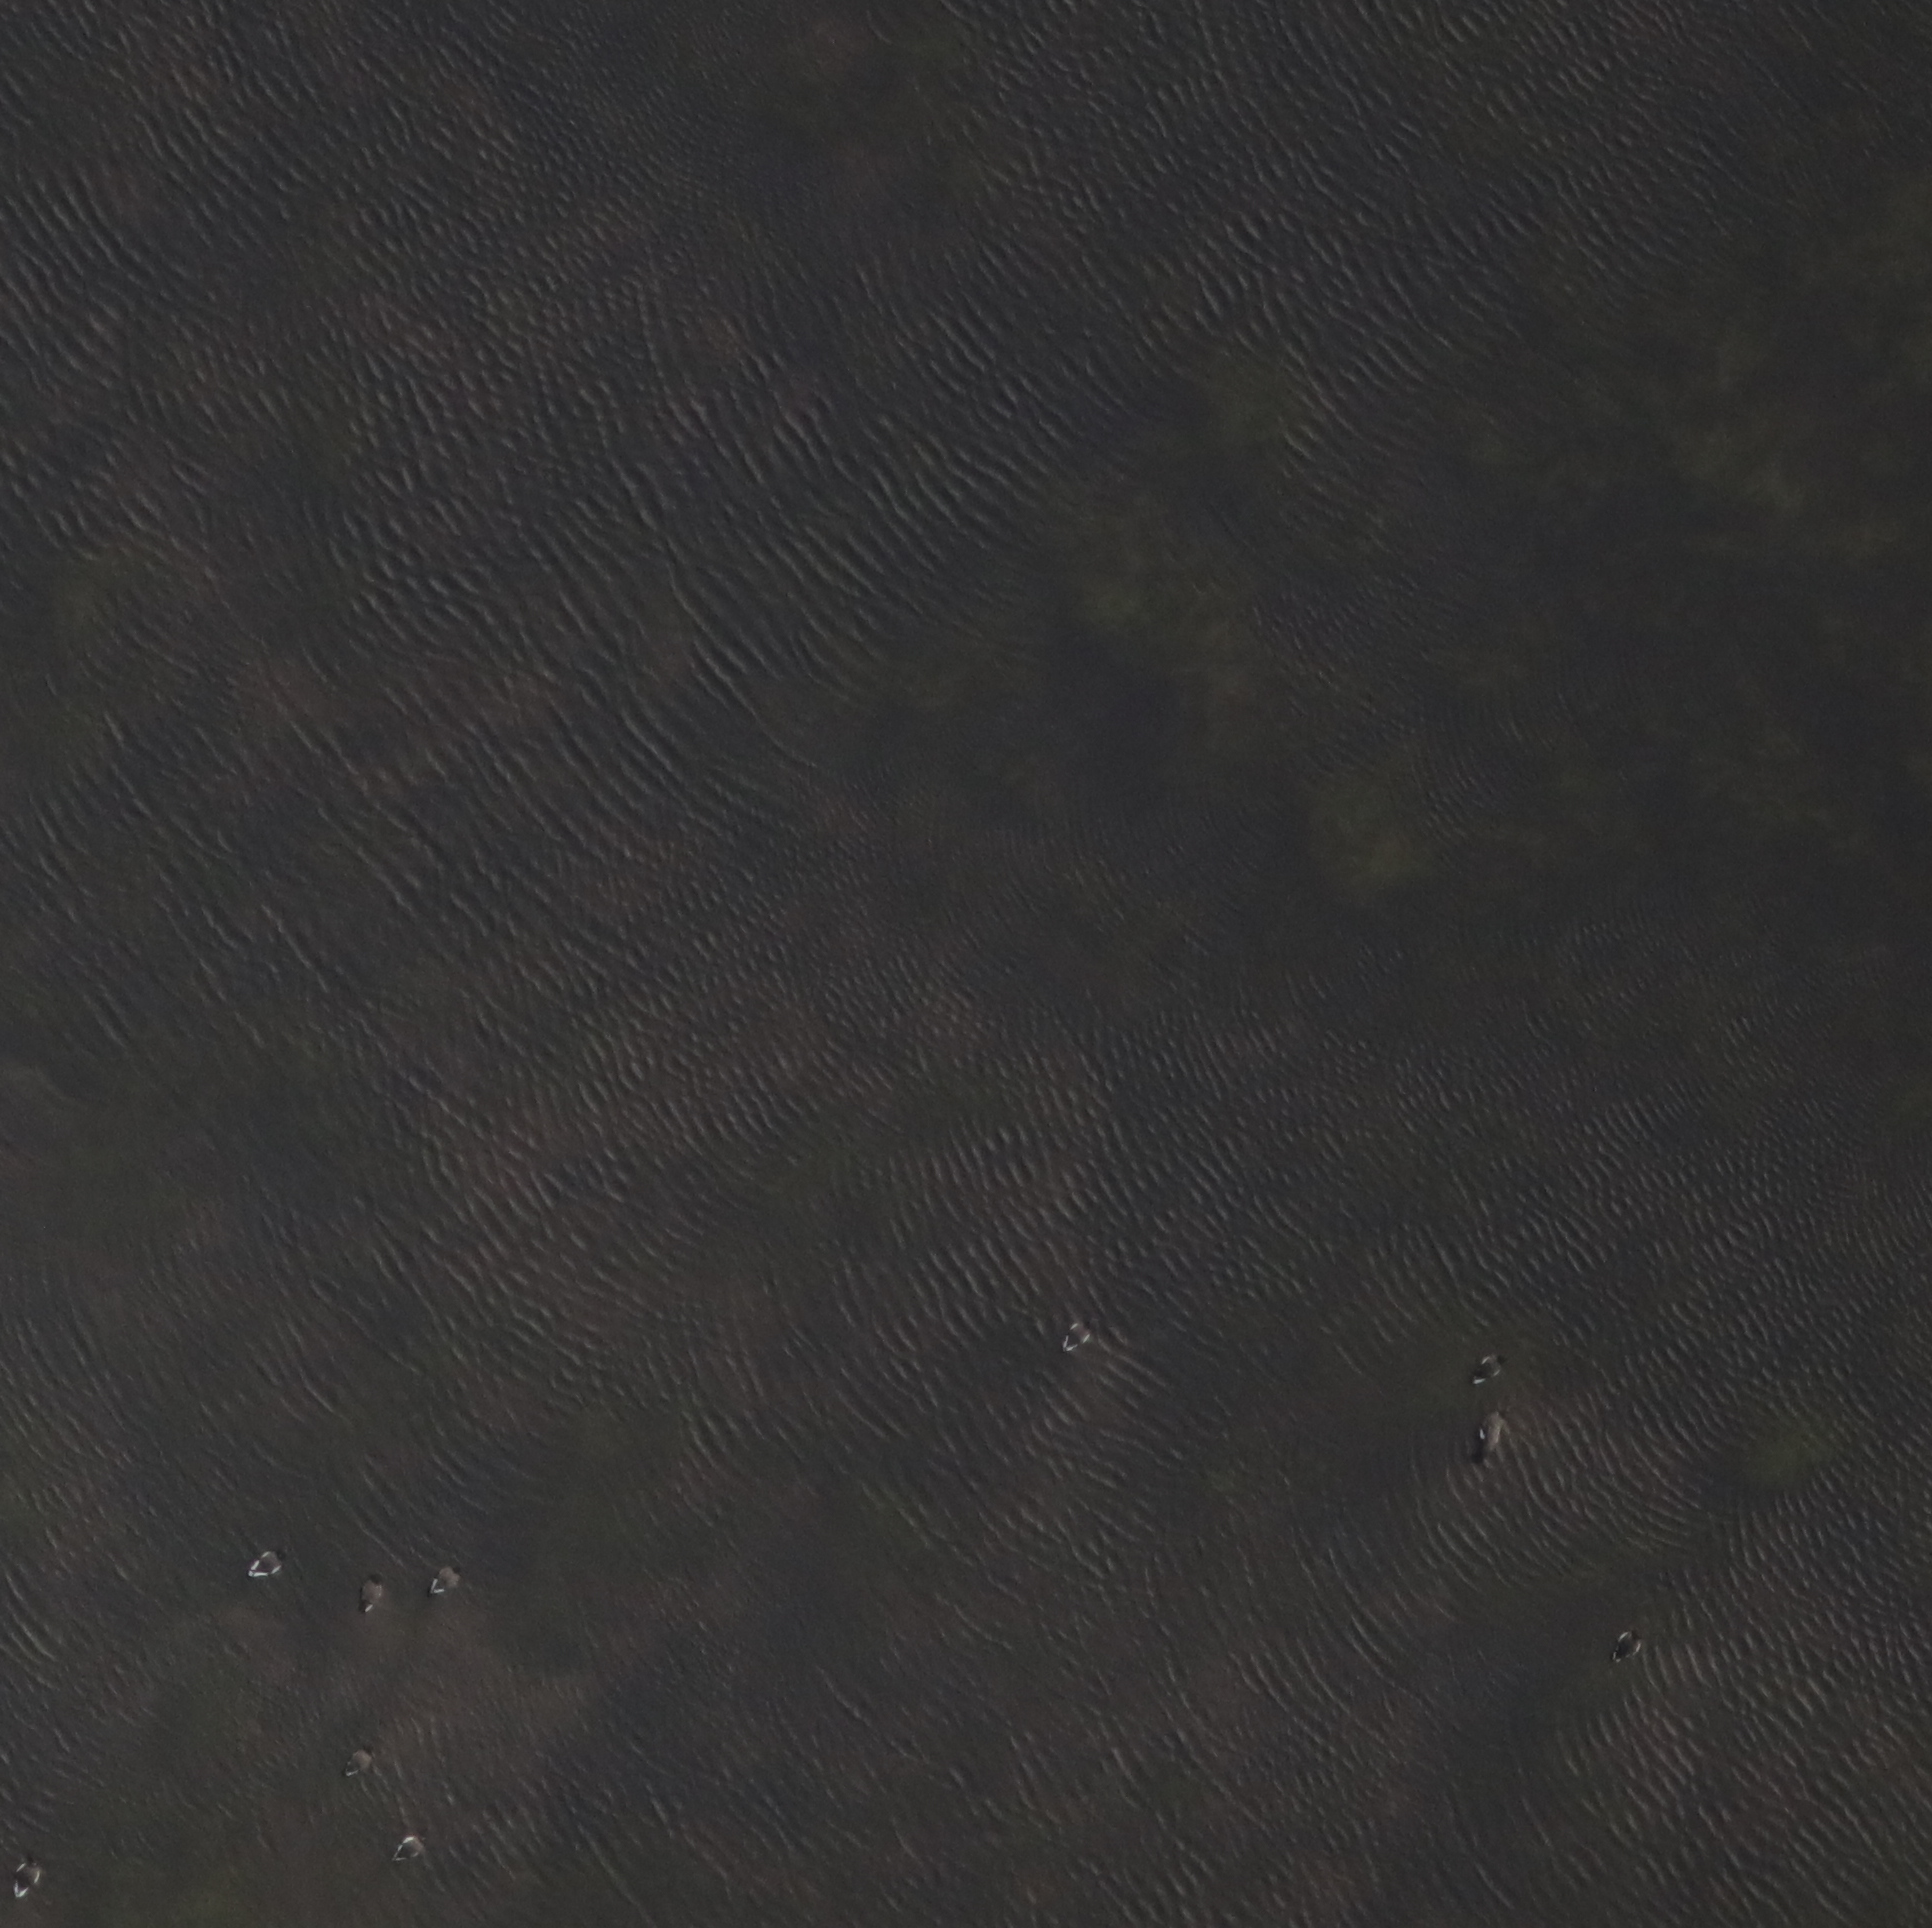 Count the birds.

10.